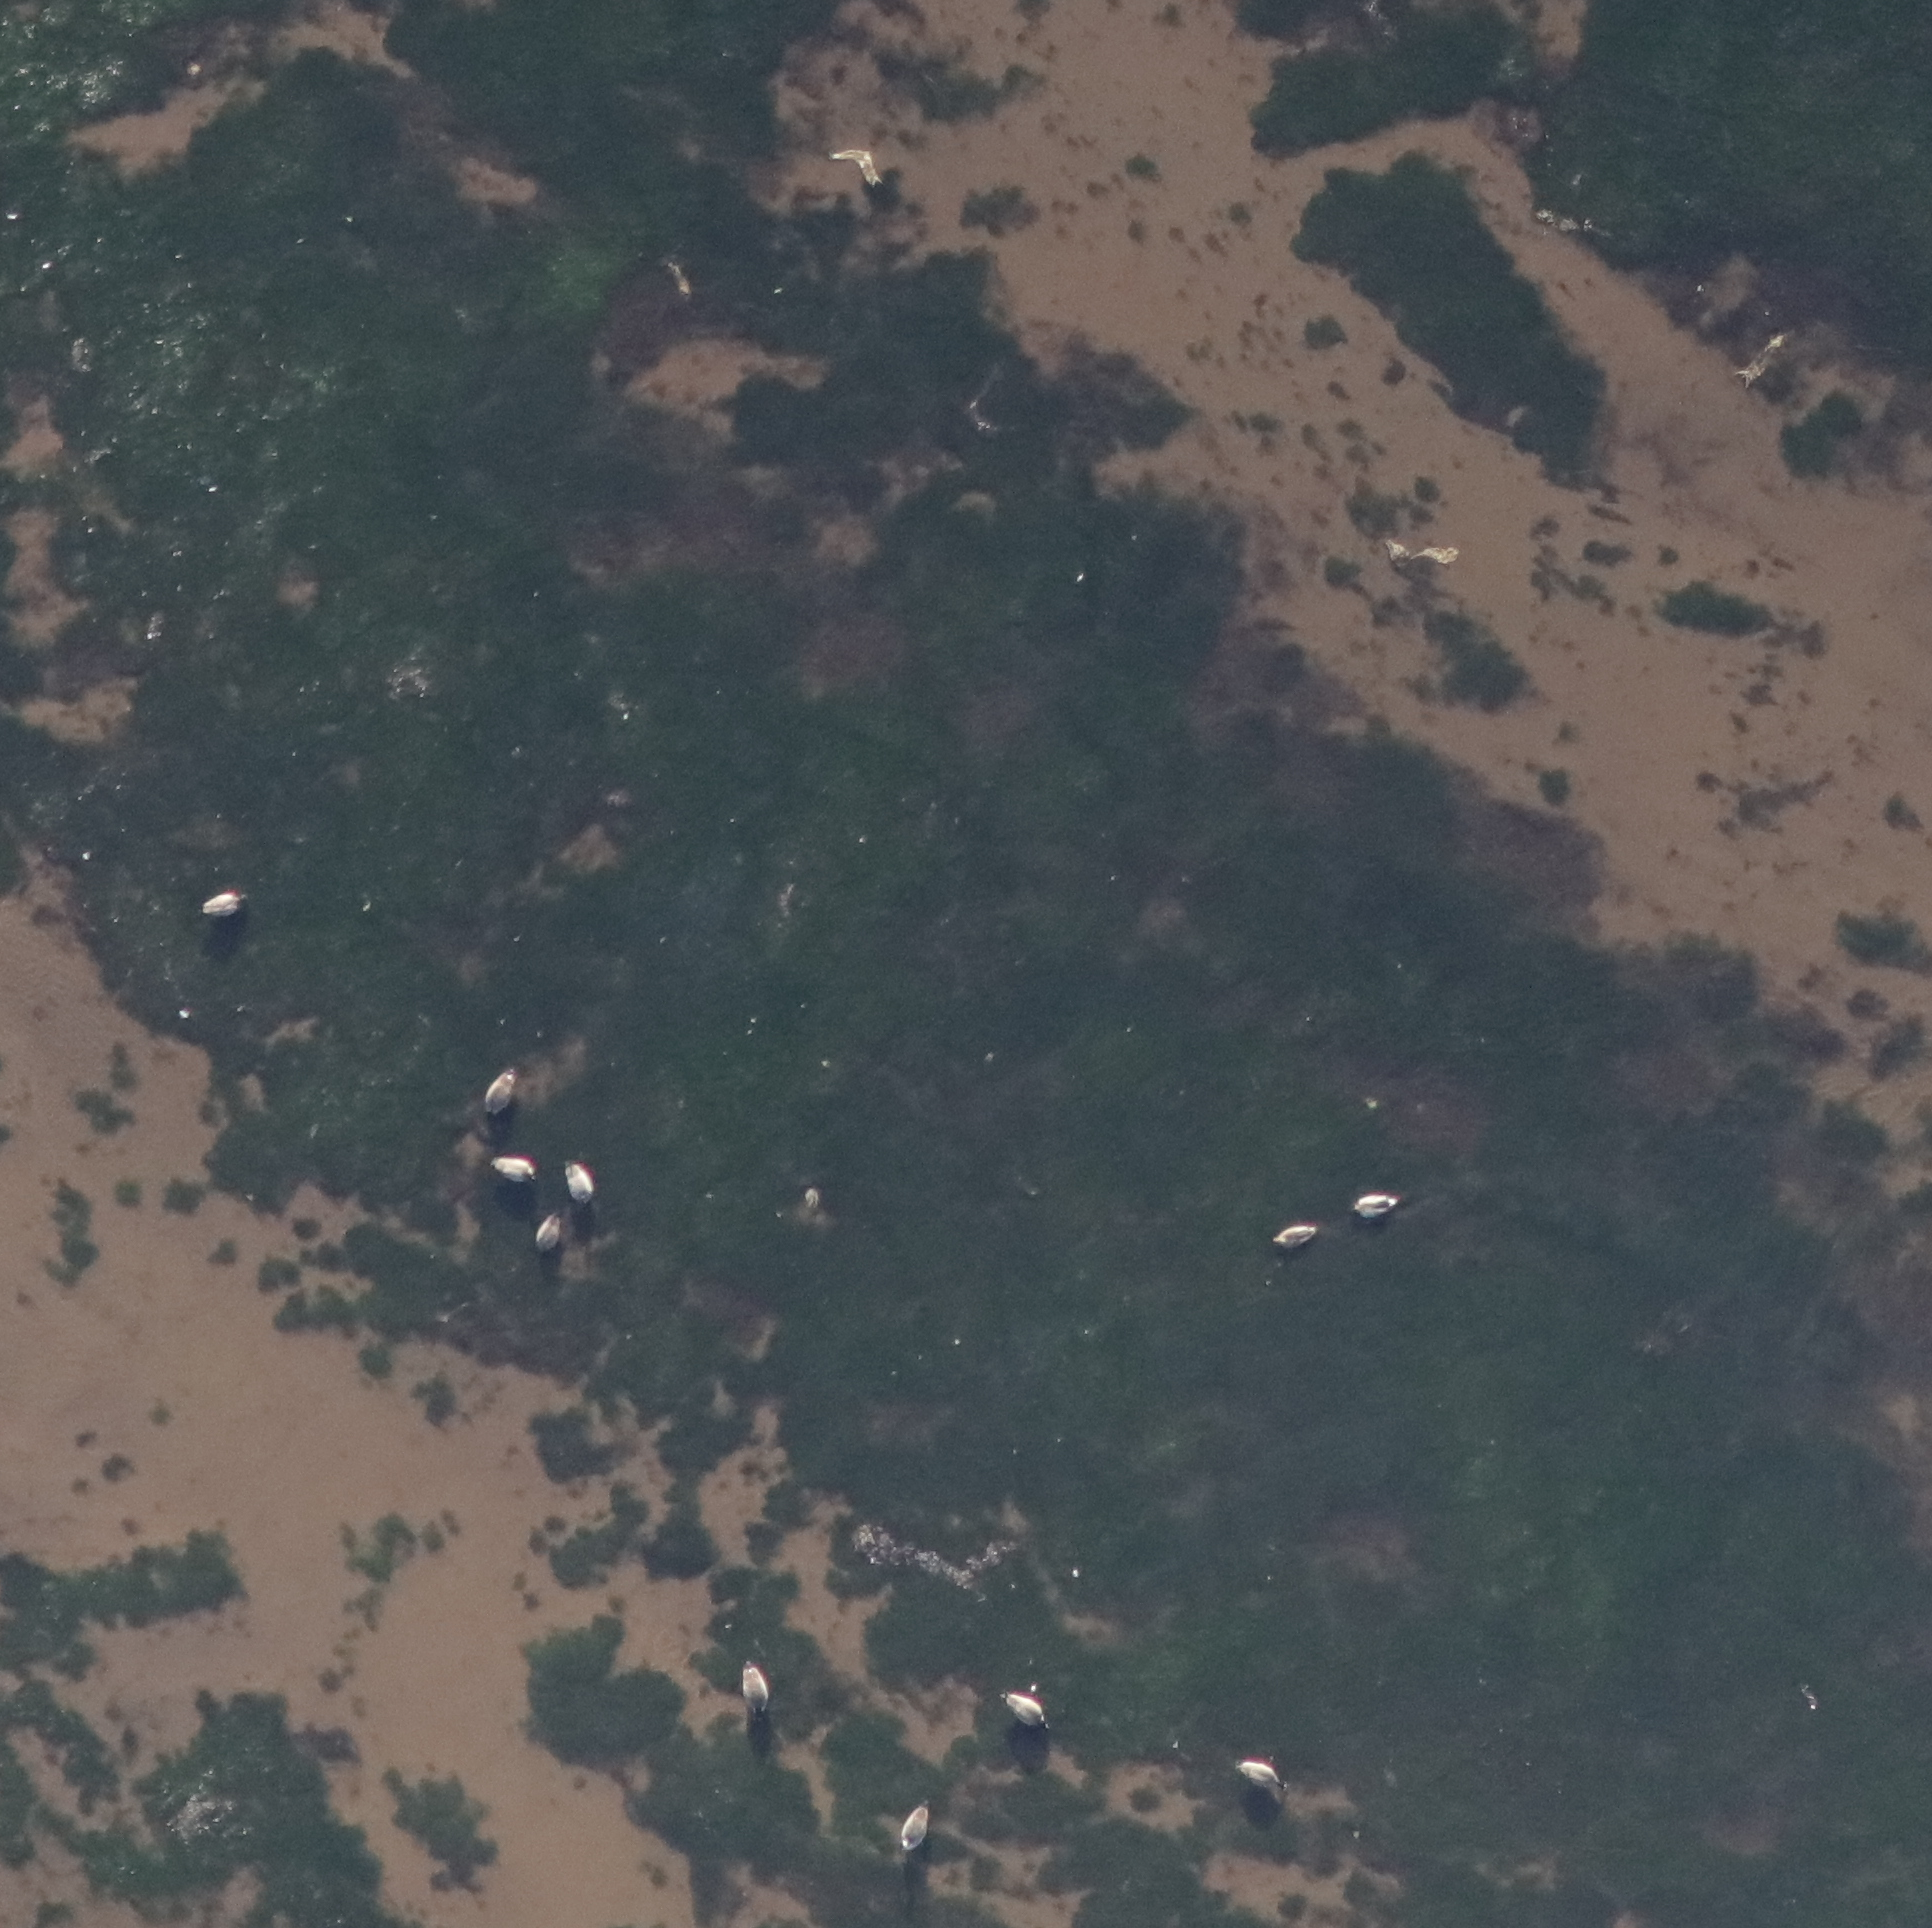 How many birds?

11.